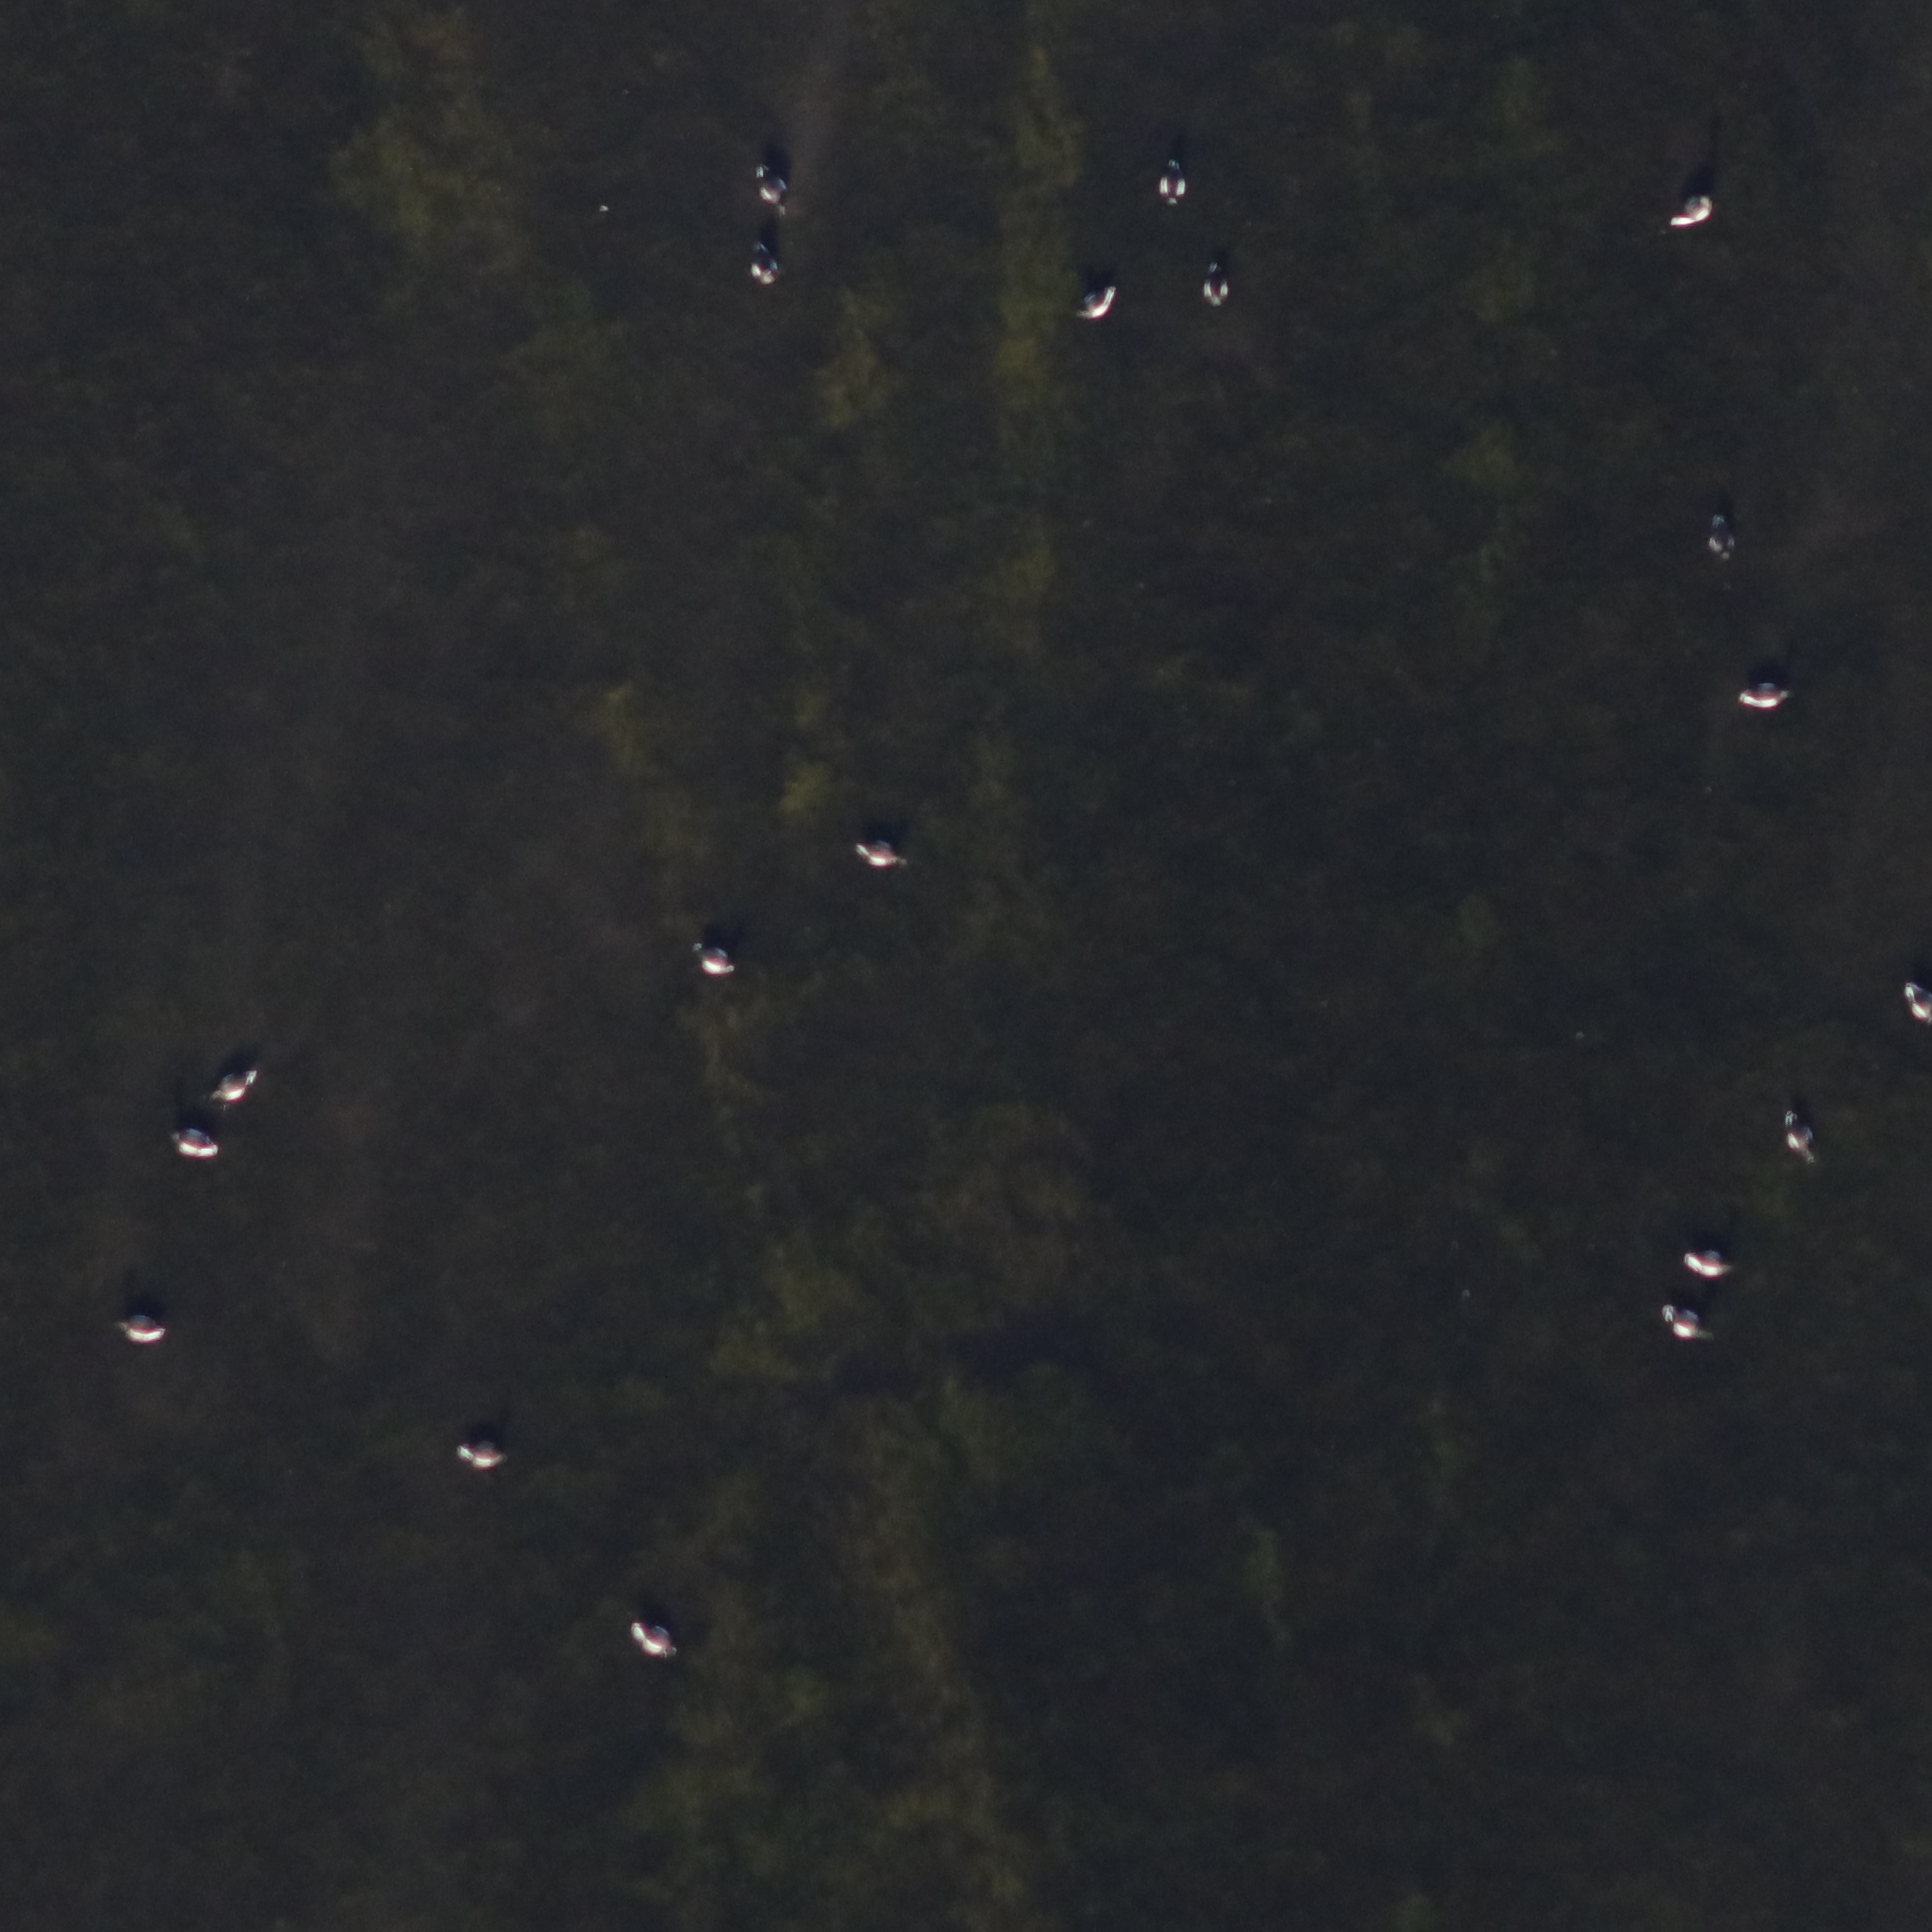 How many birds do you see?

19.